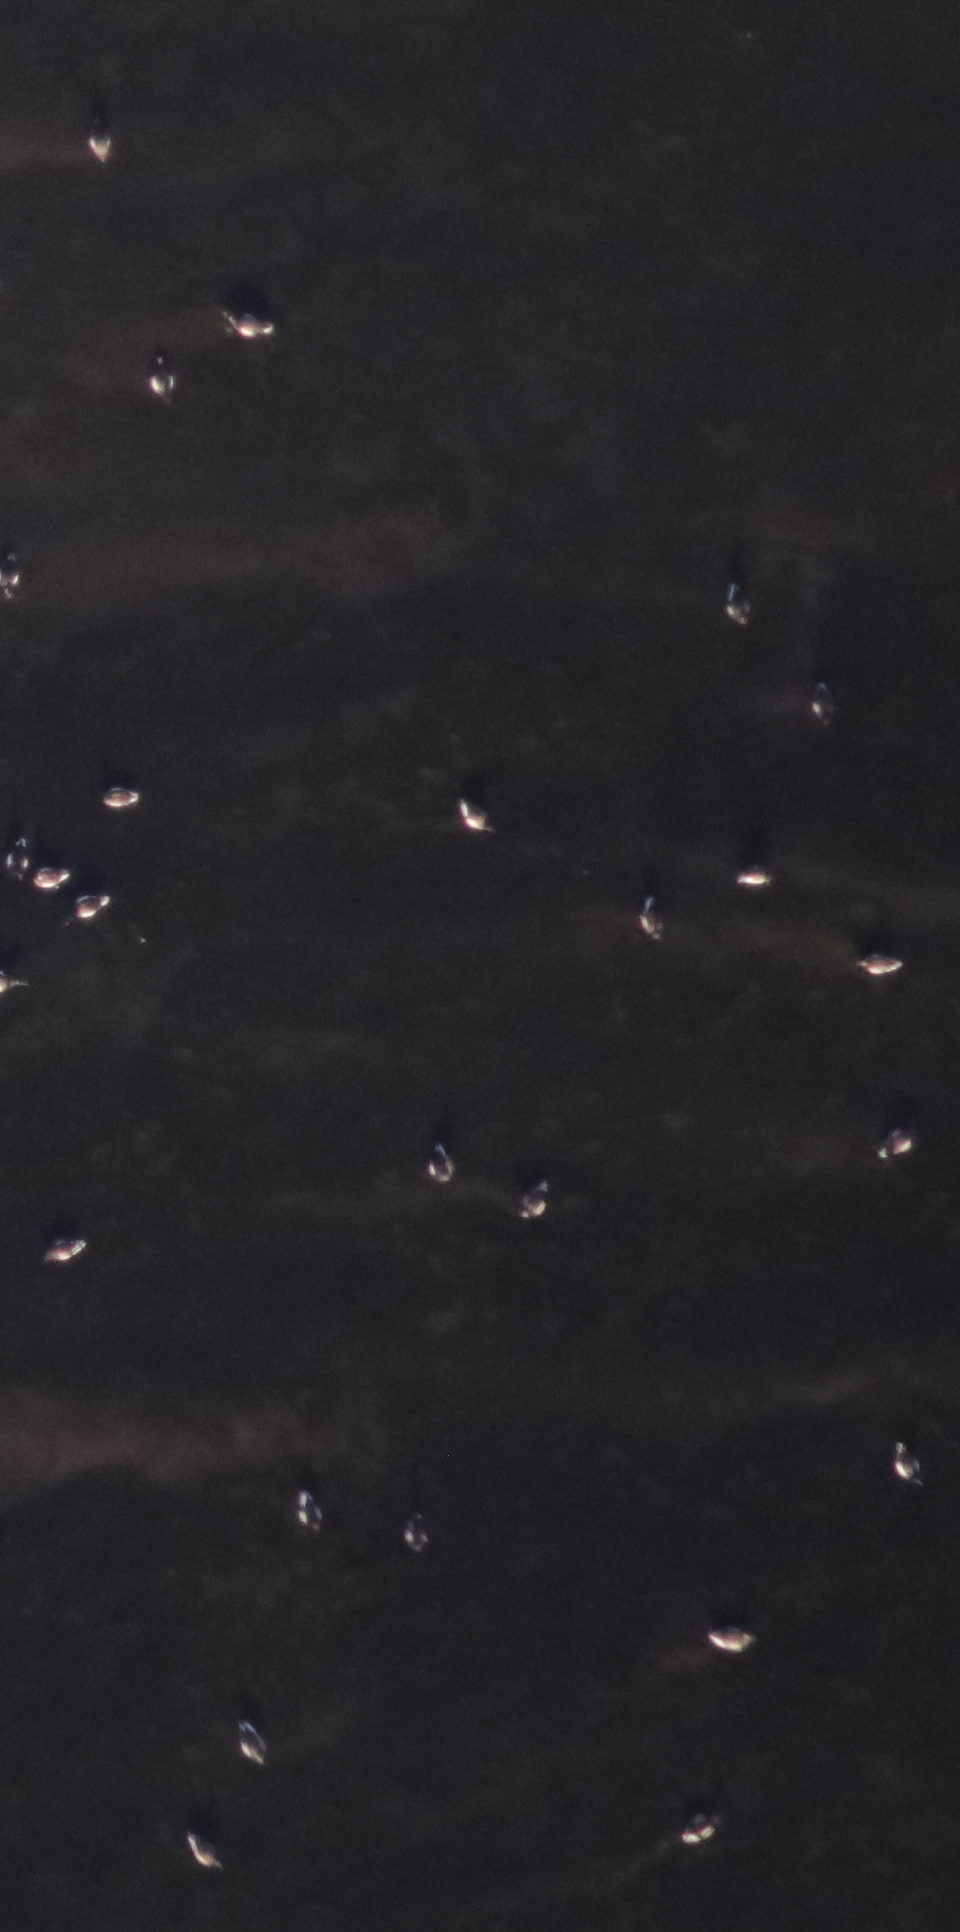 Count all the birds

25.